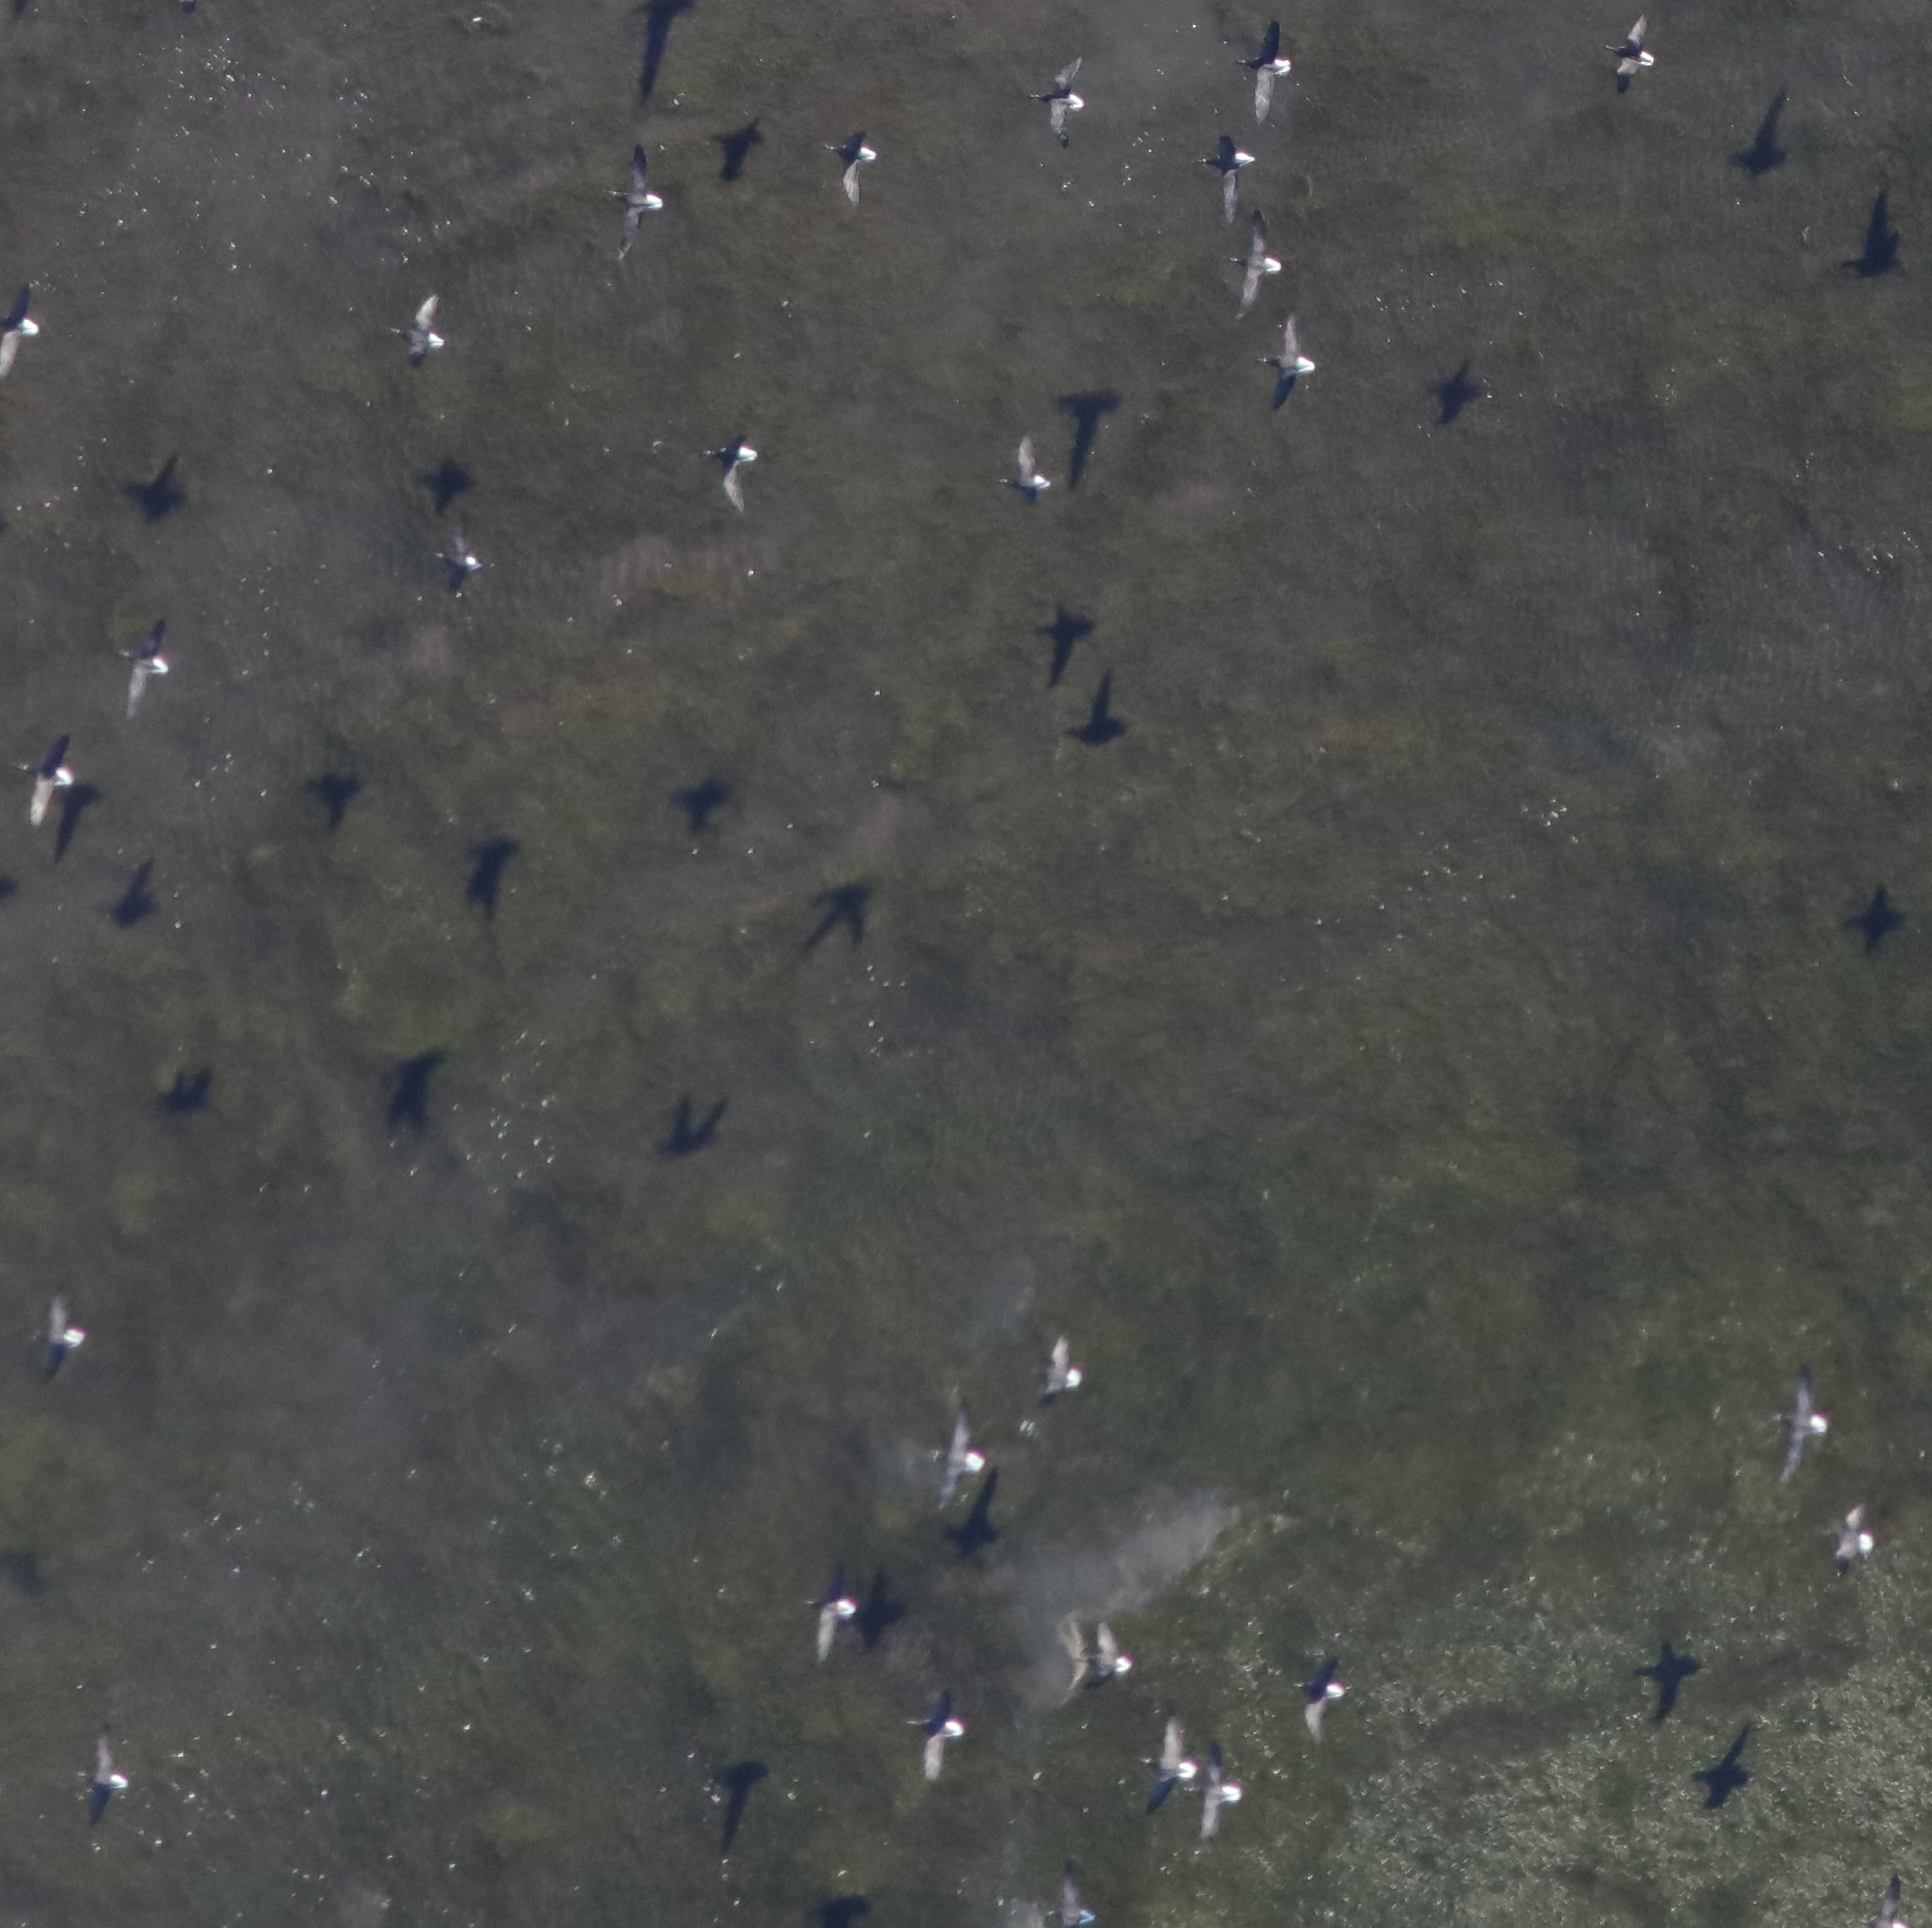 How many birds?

28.